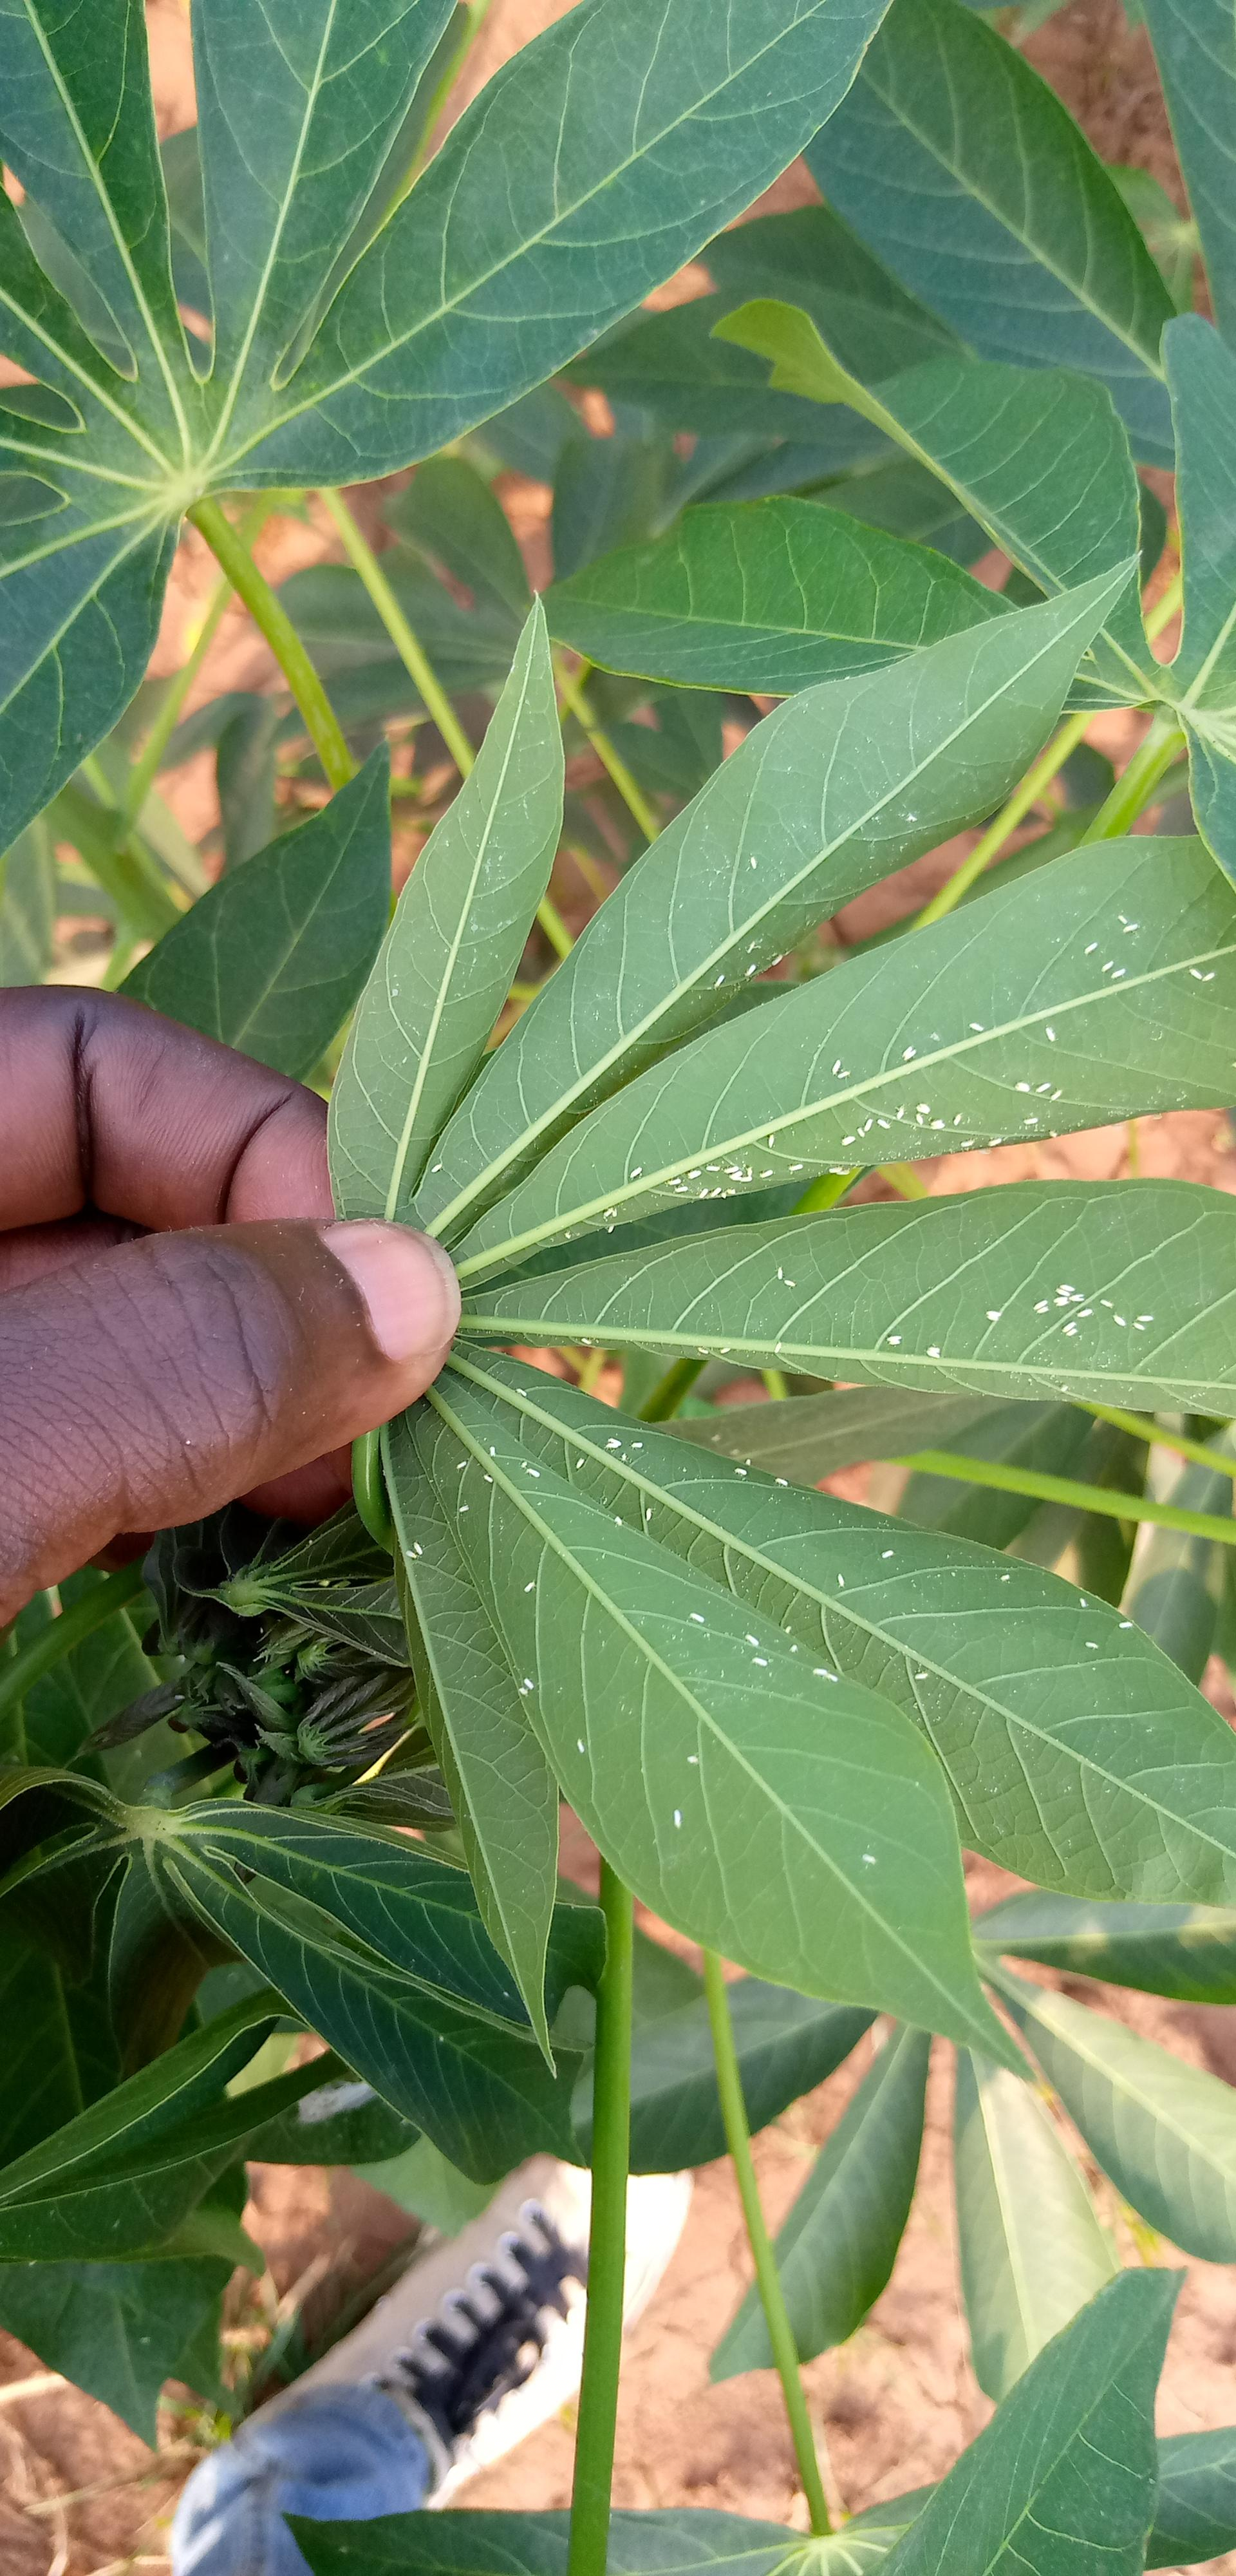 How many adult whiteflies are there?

106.